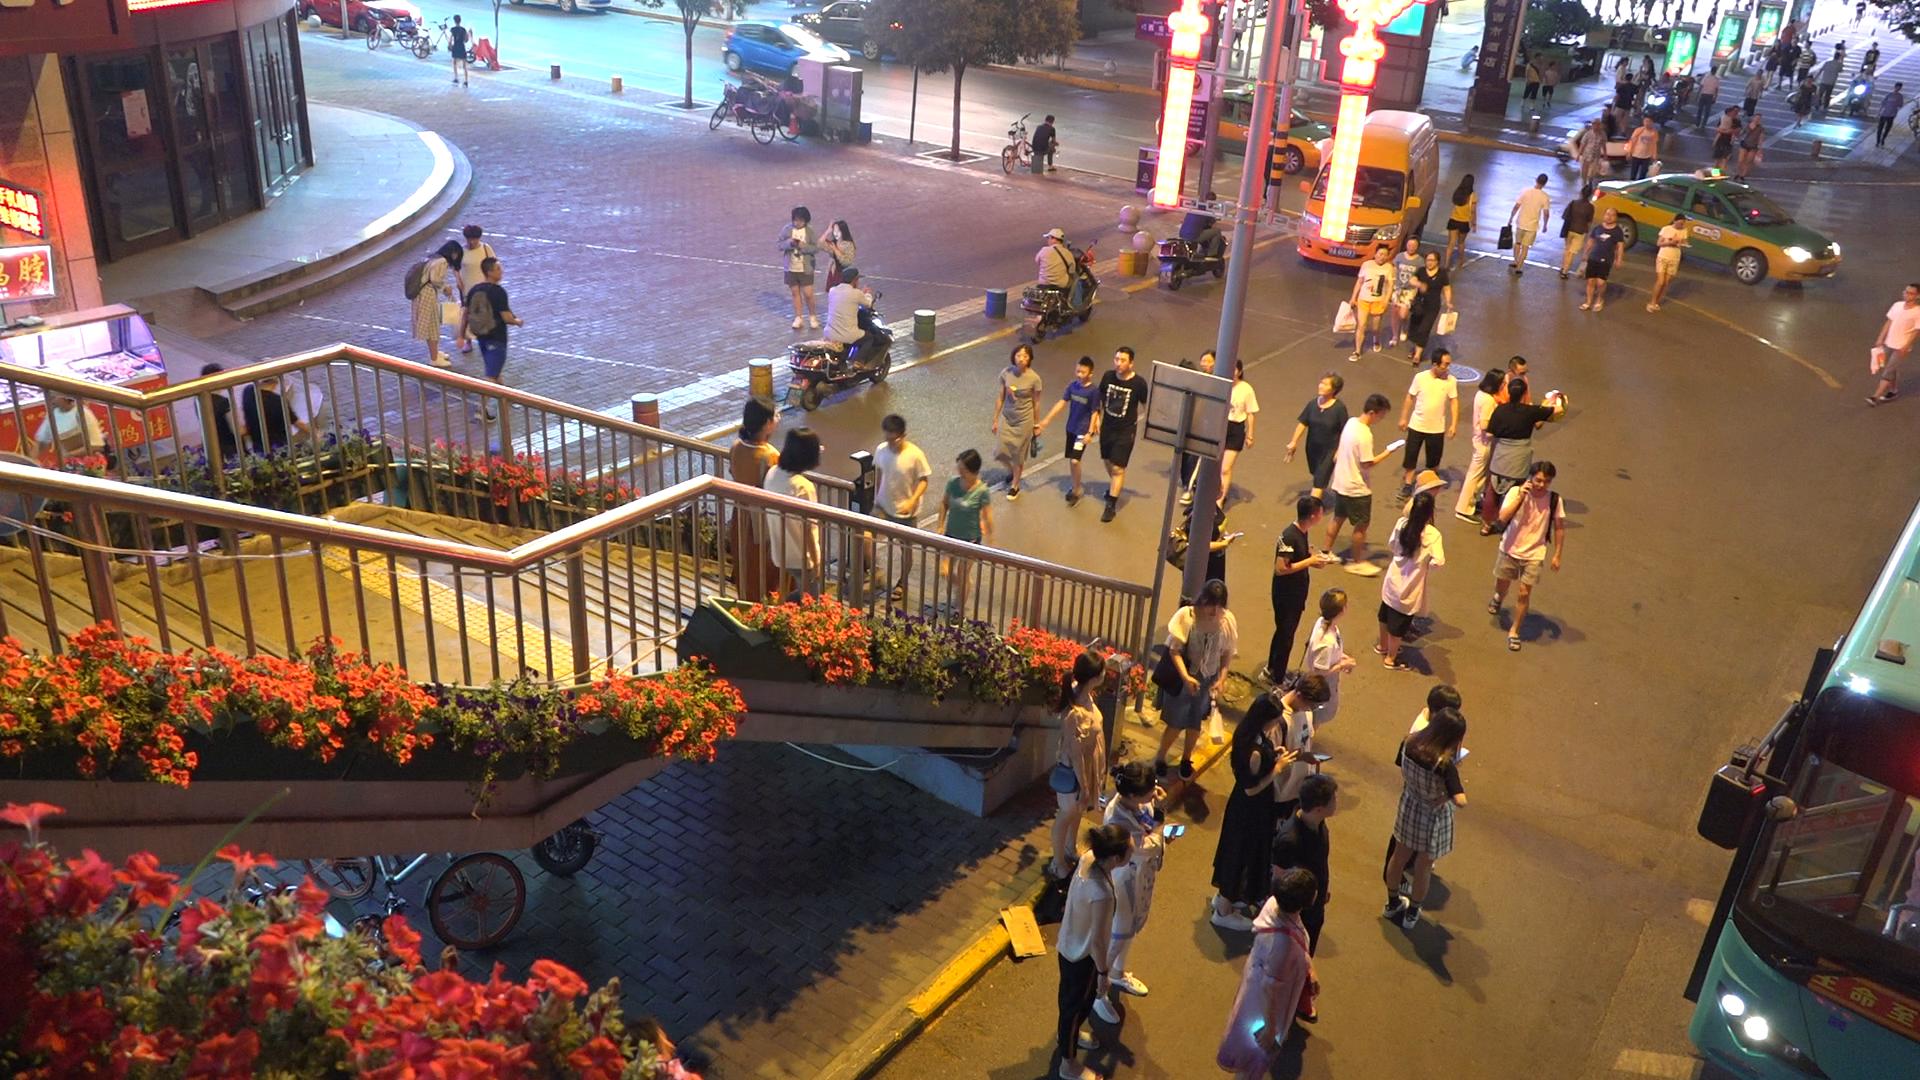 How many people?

77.